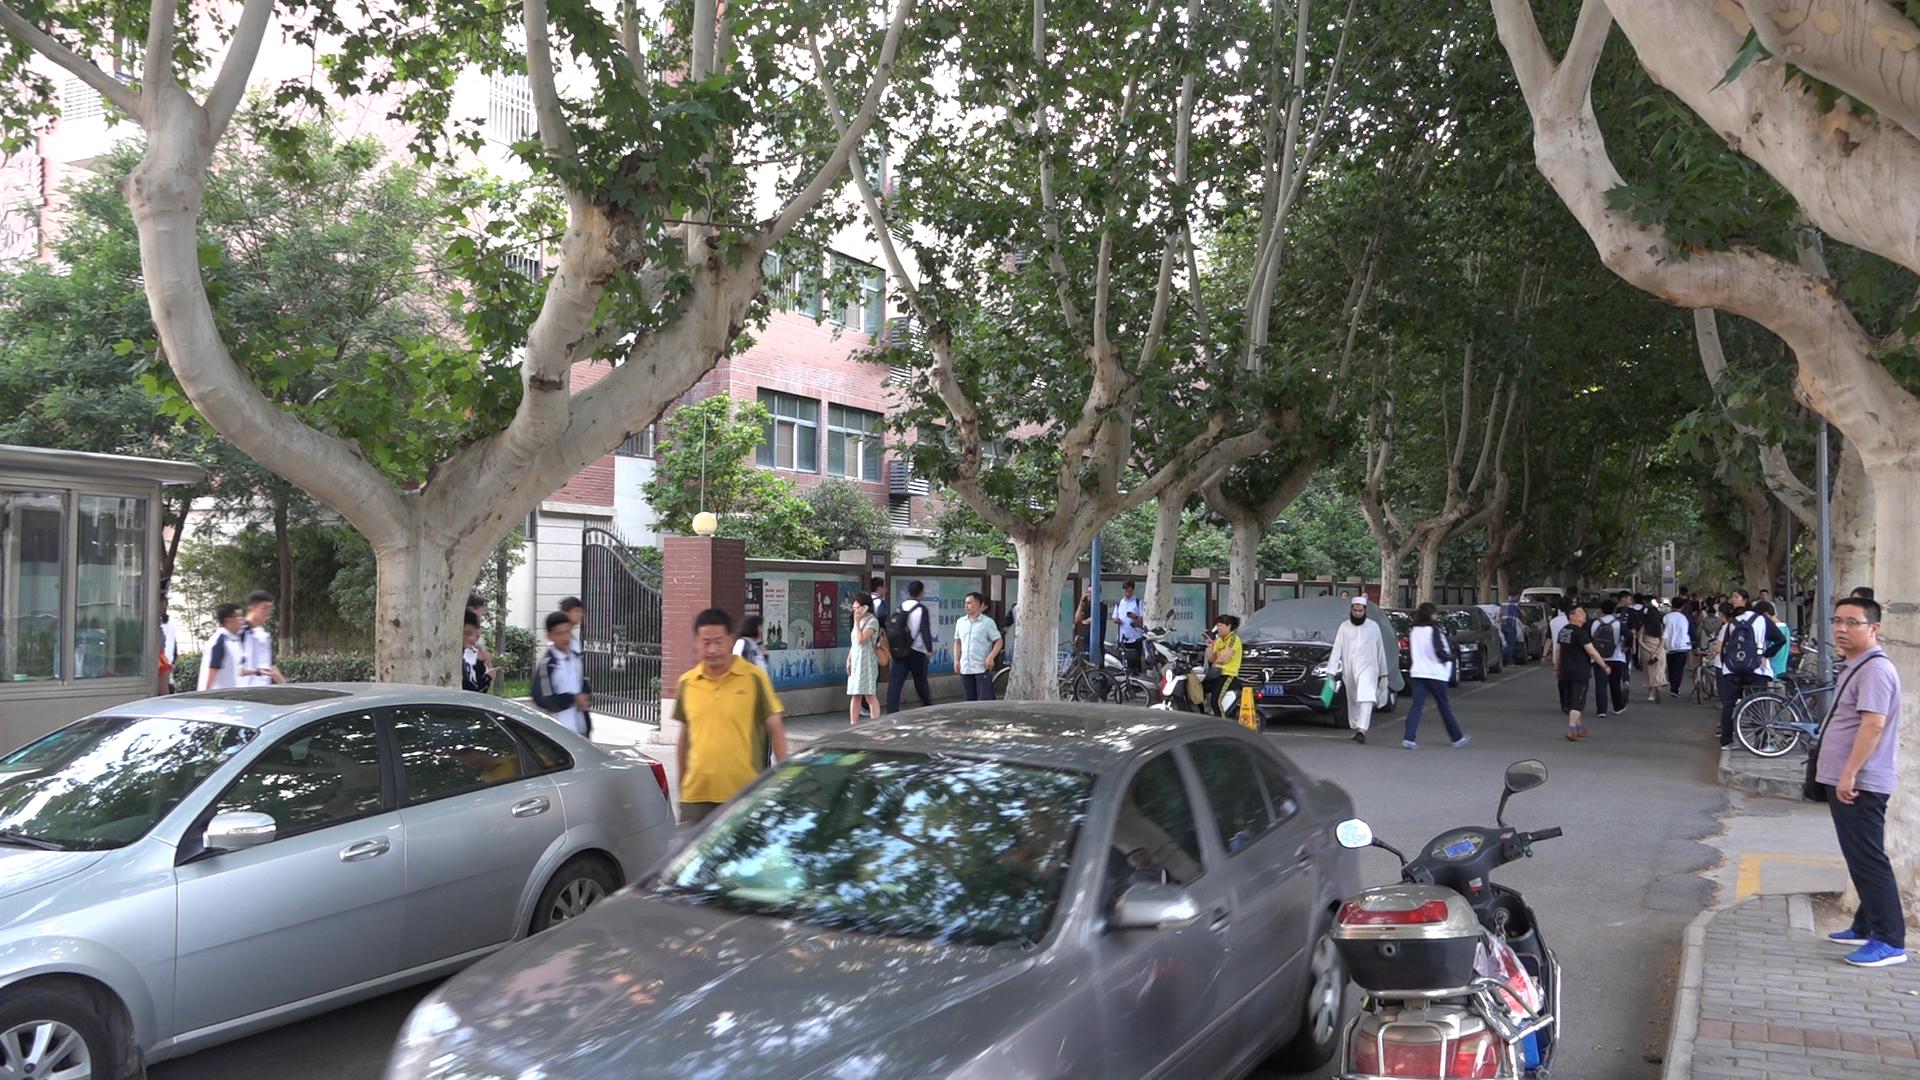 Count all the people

49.